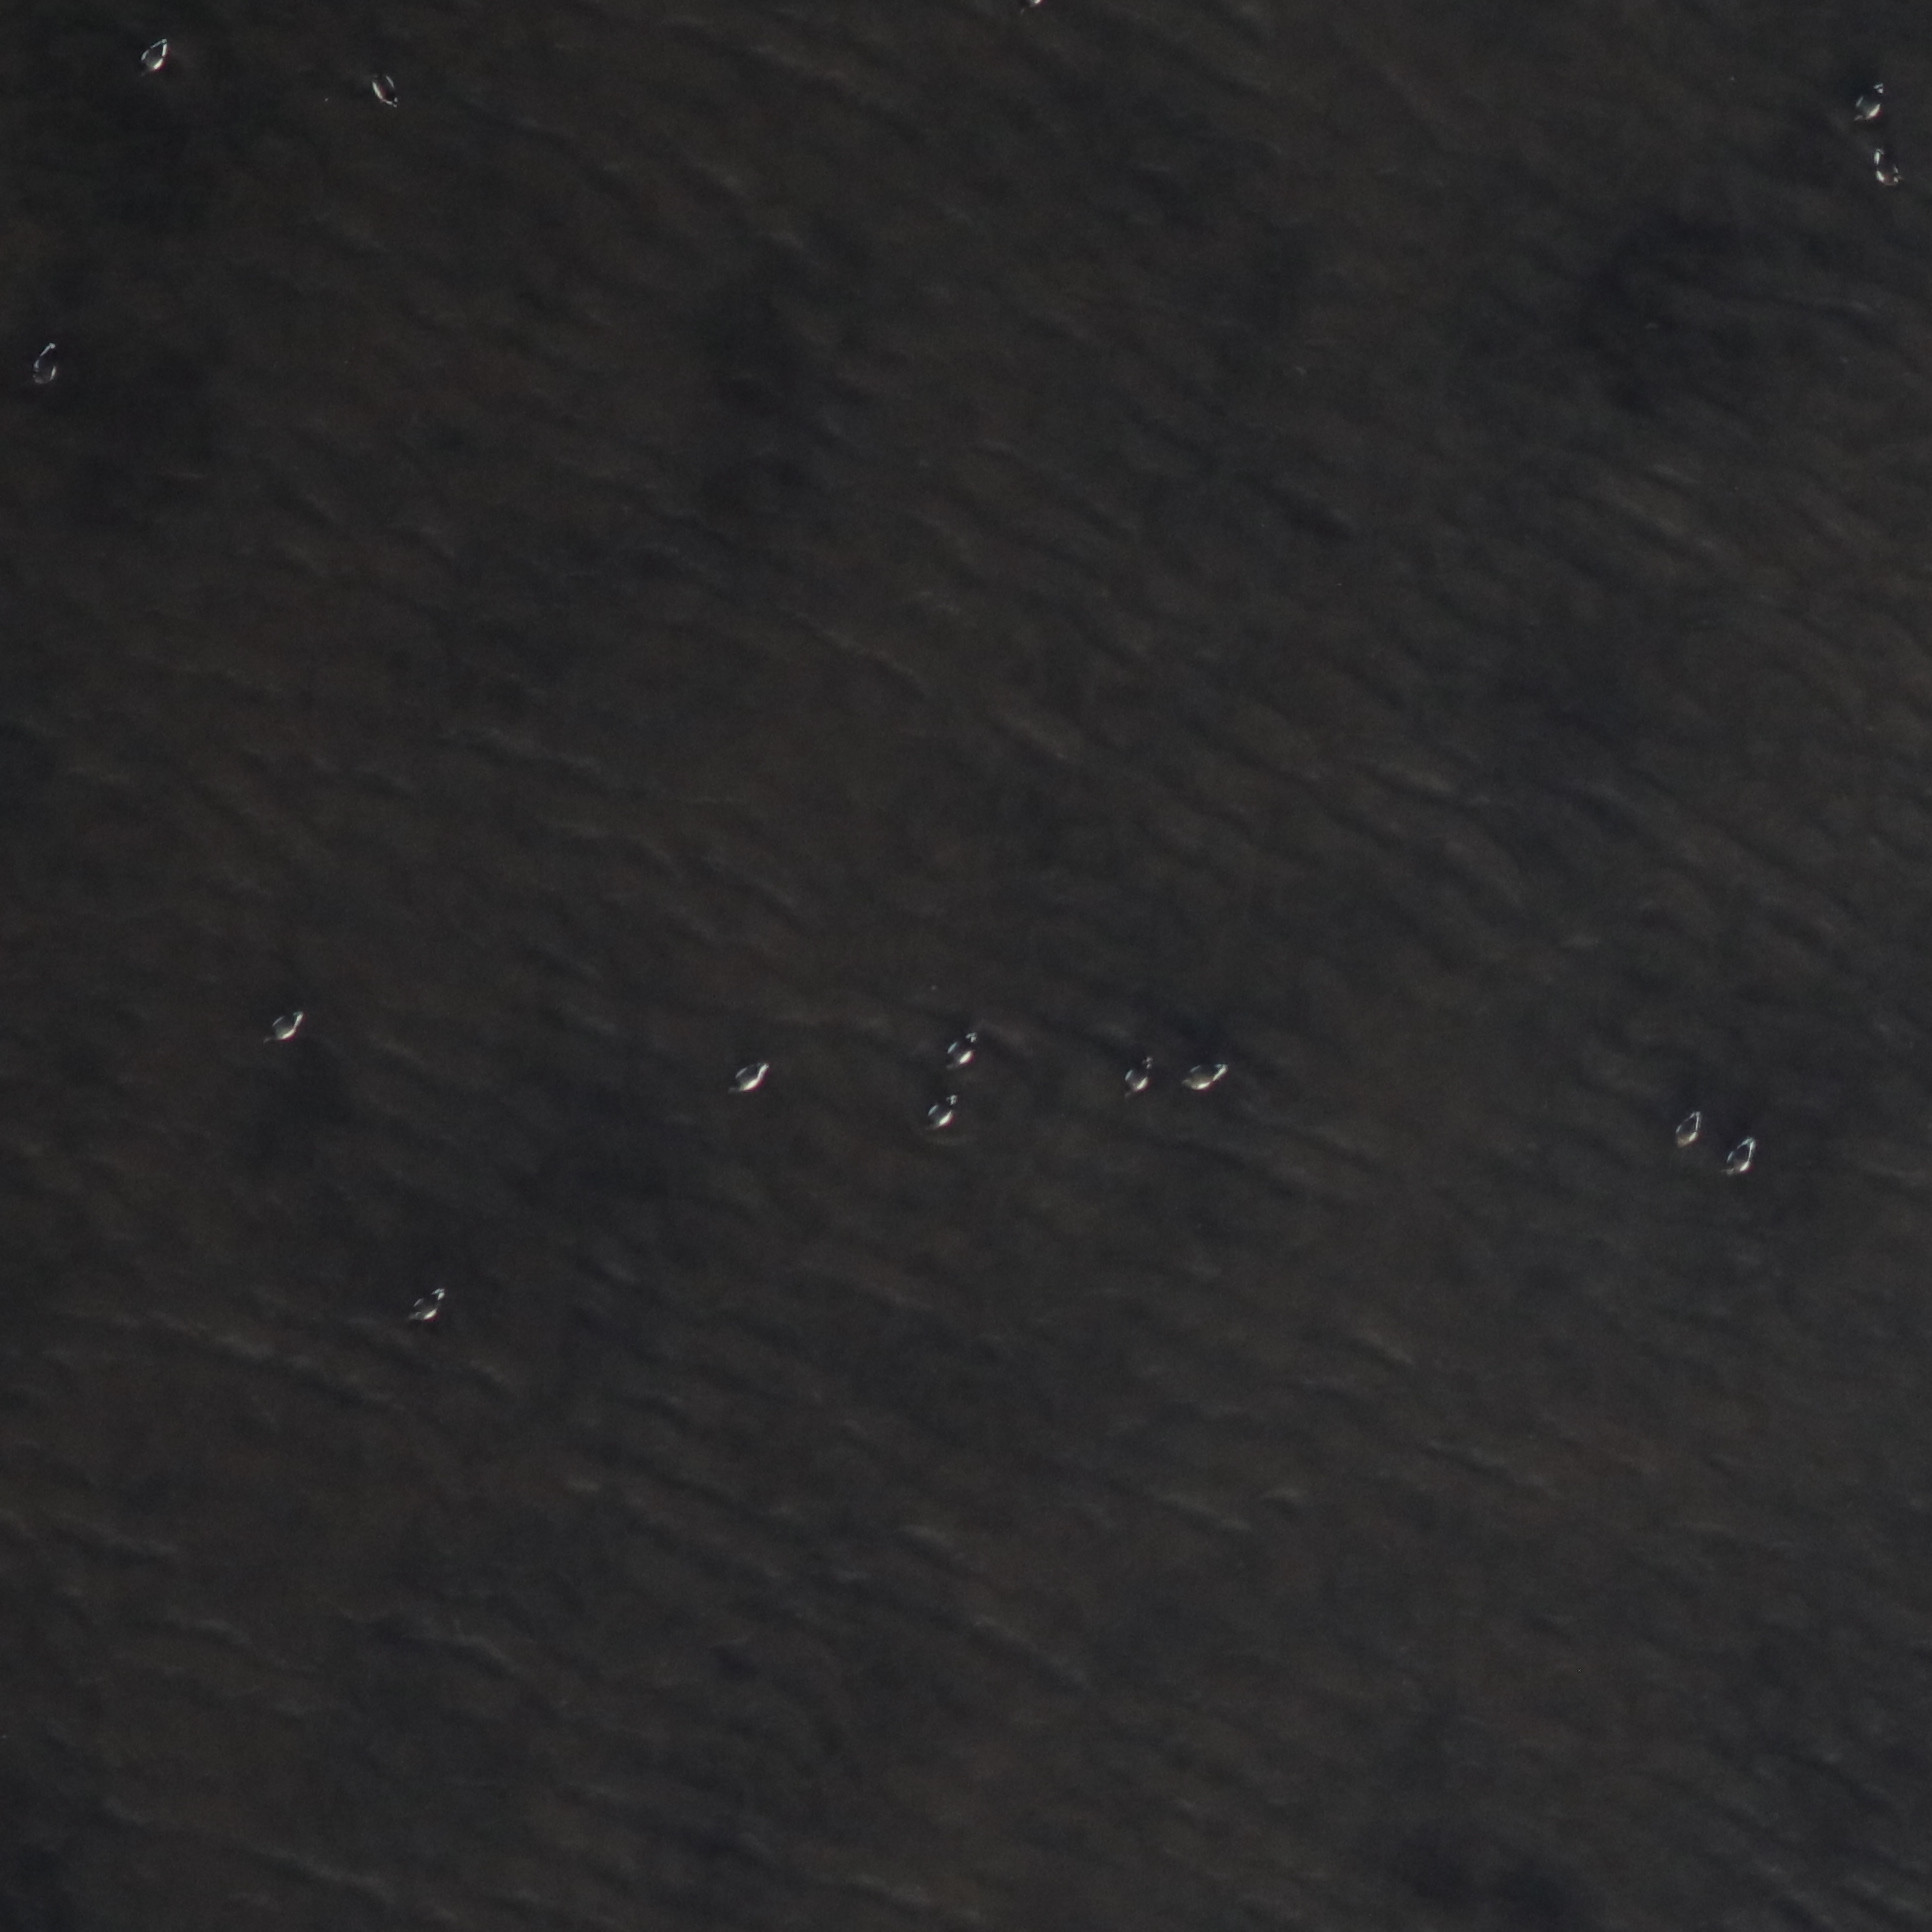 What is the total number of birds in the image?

14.